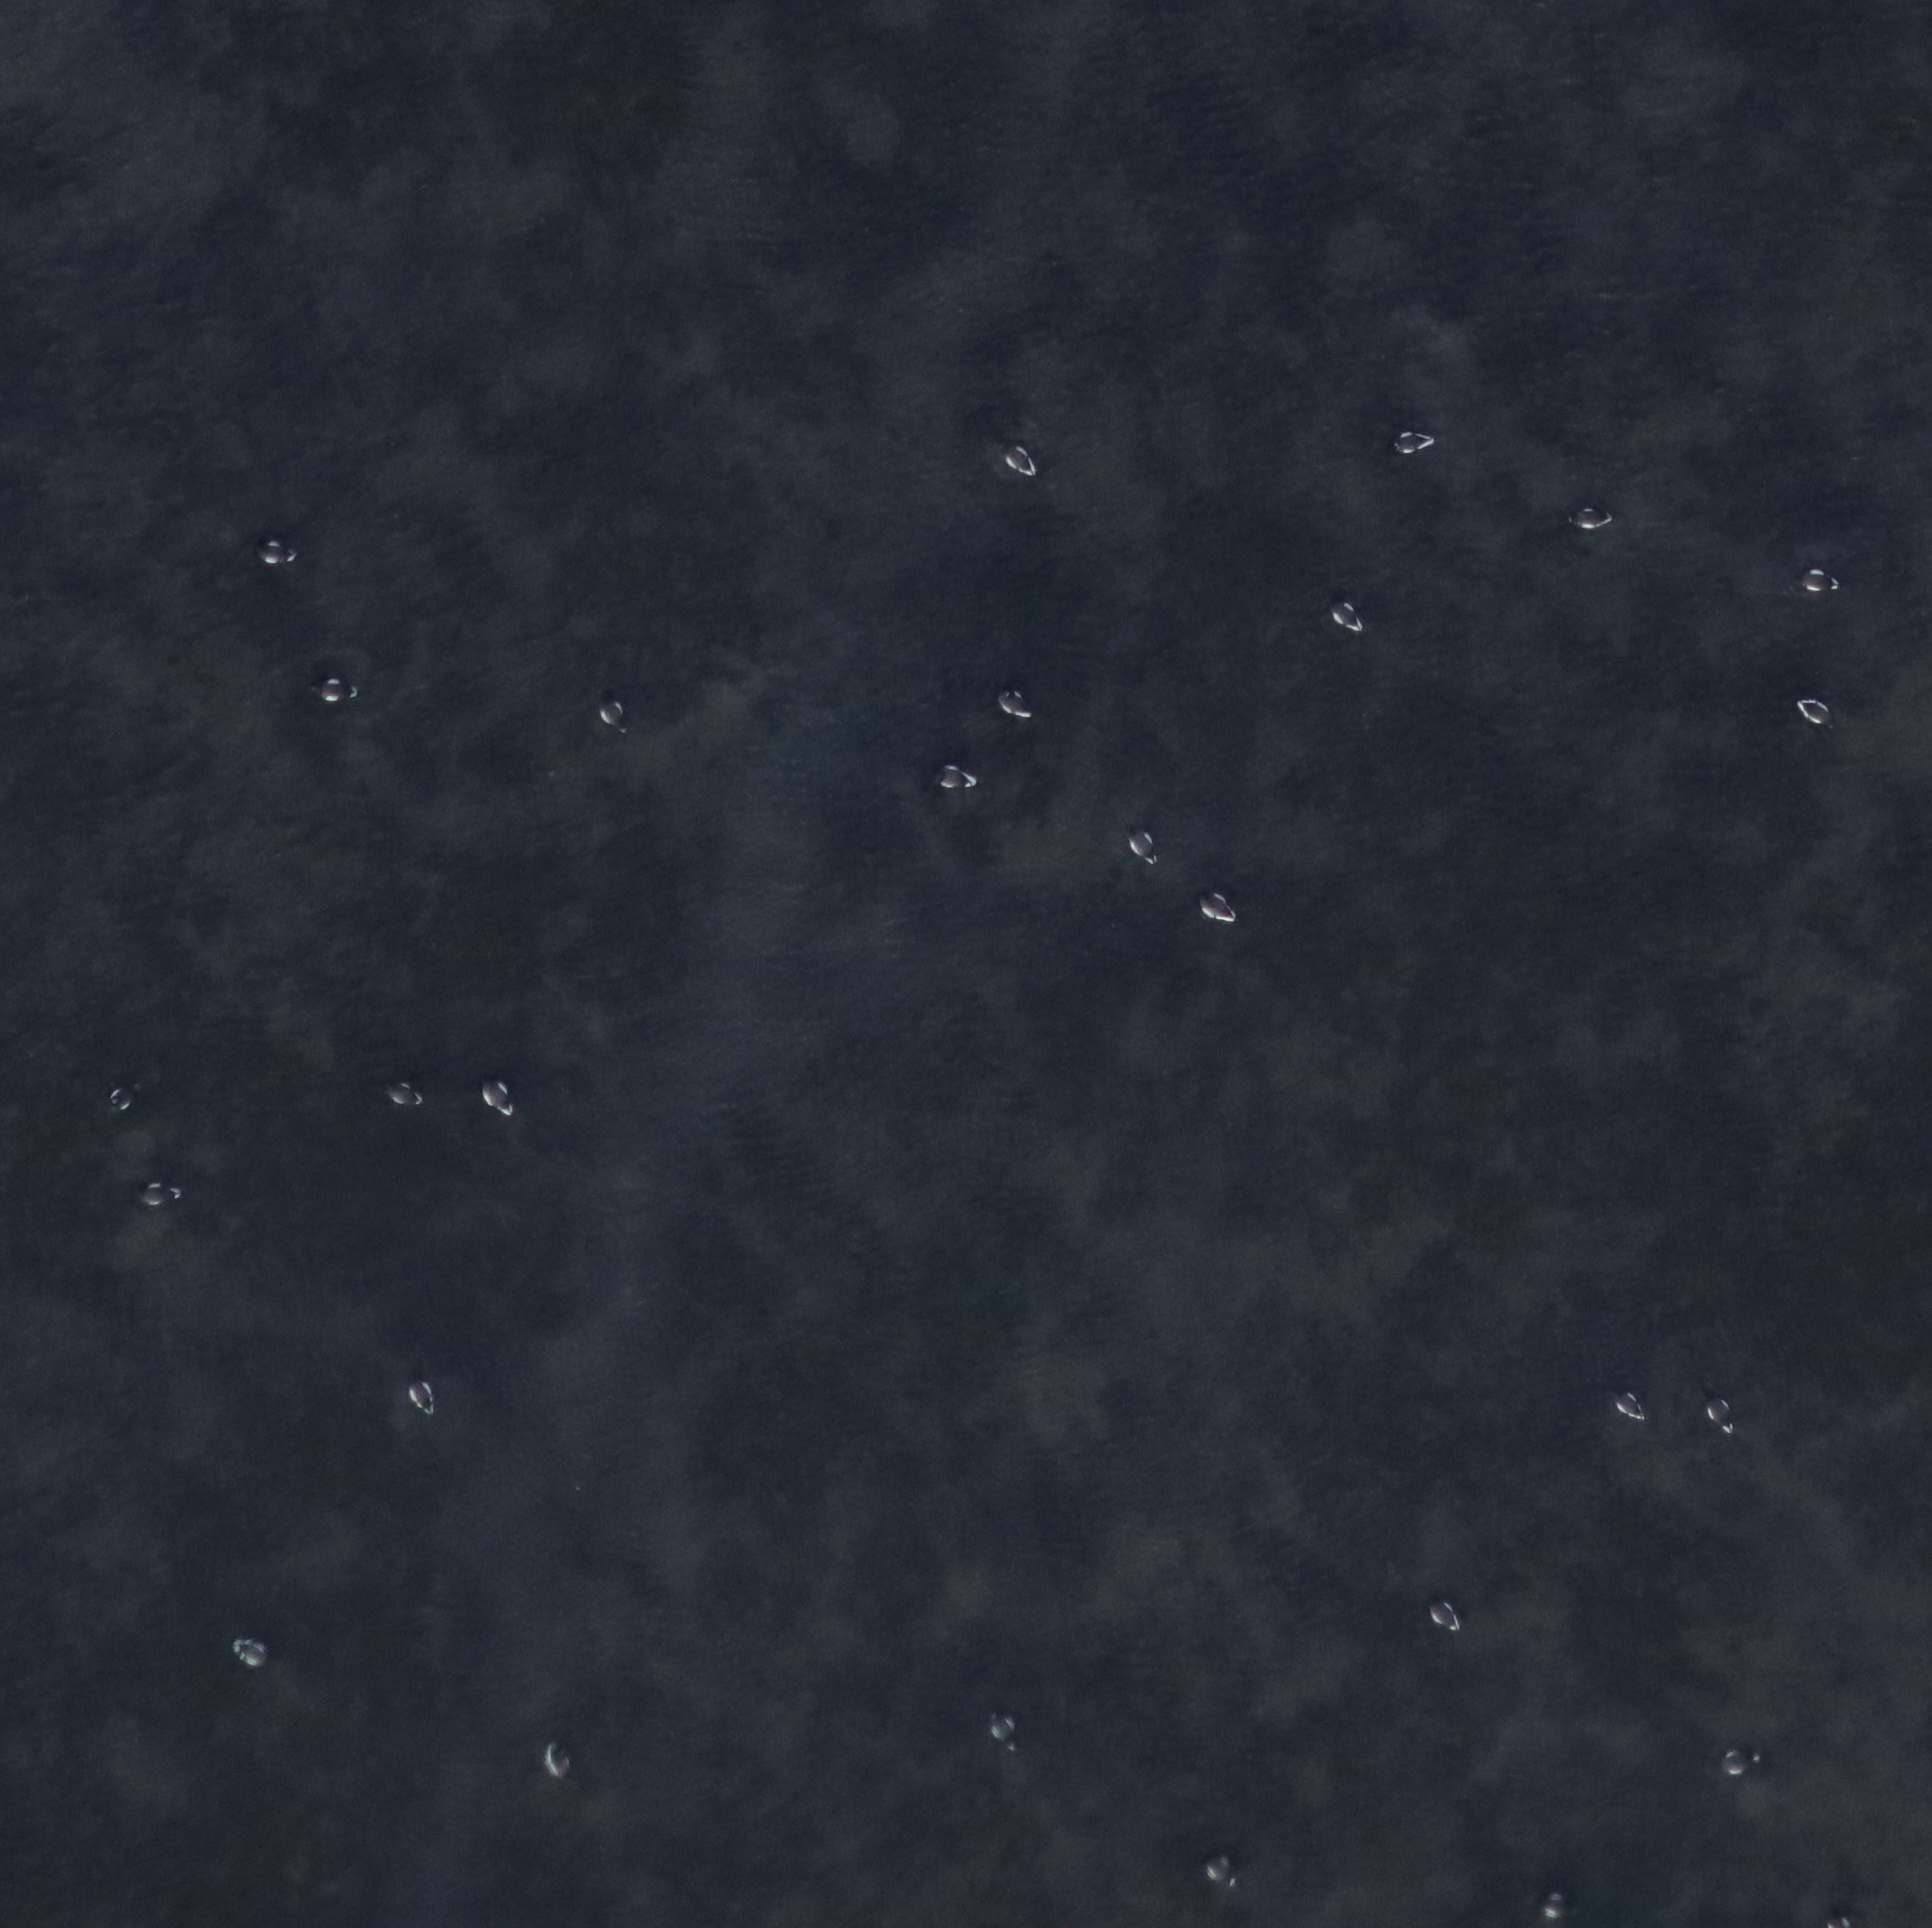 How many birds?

27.